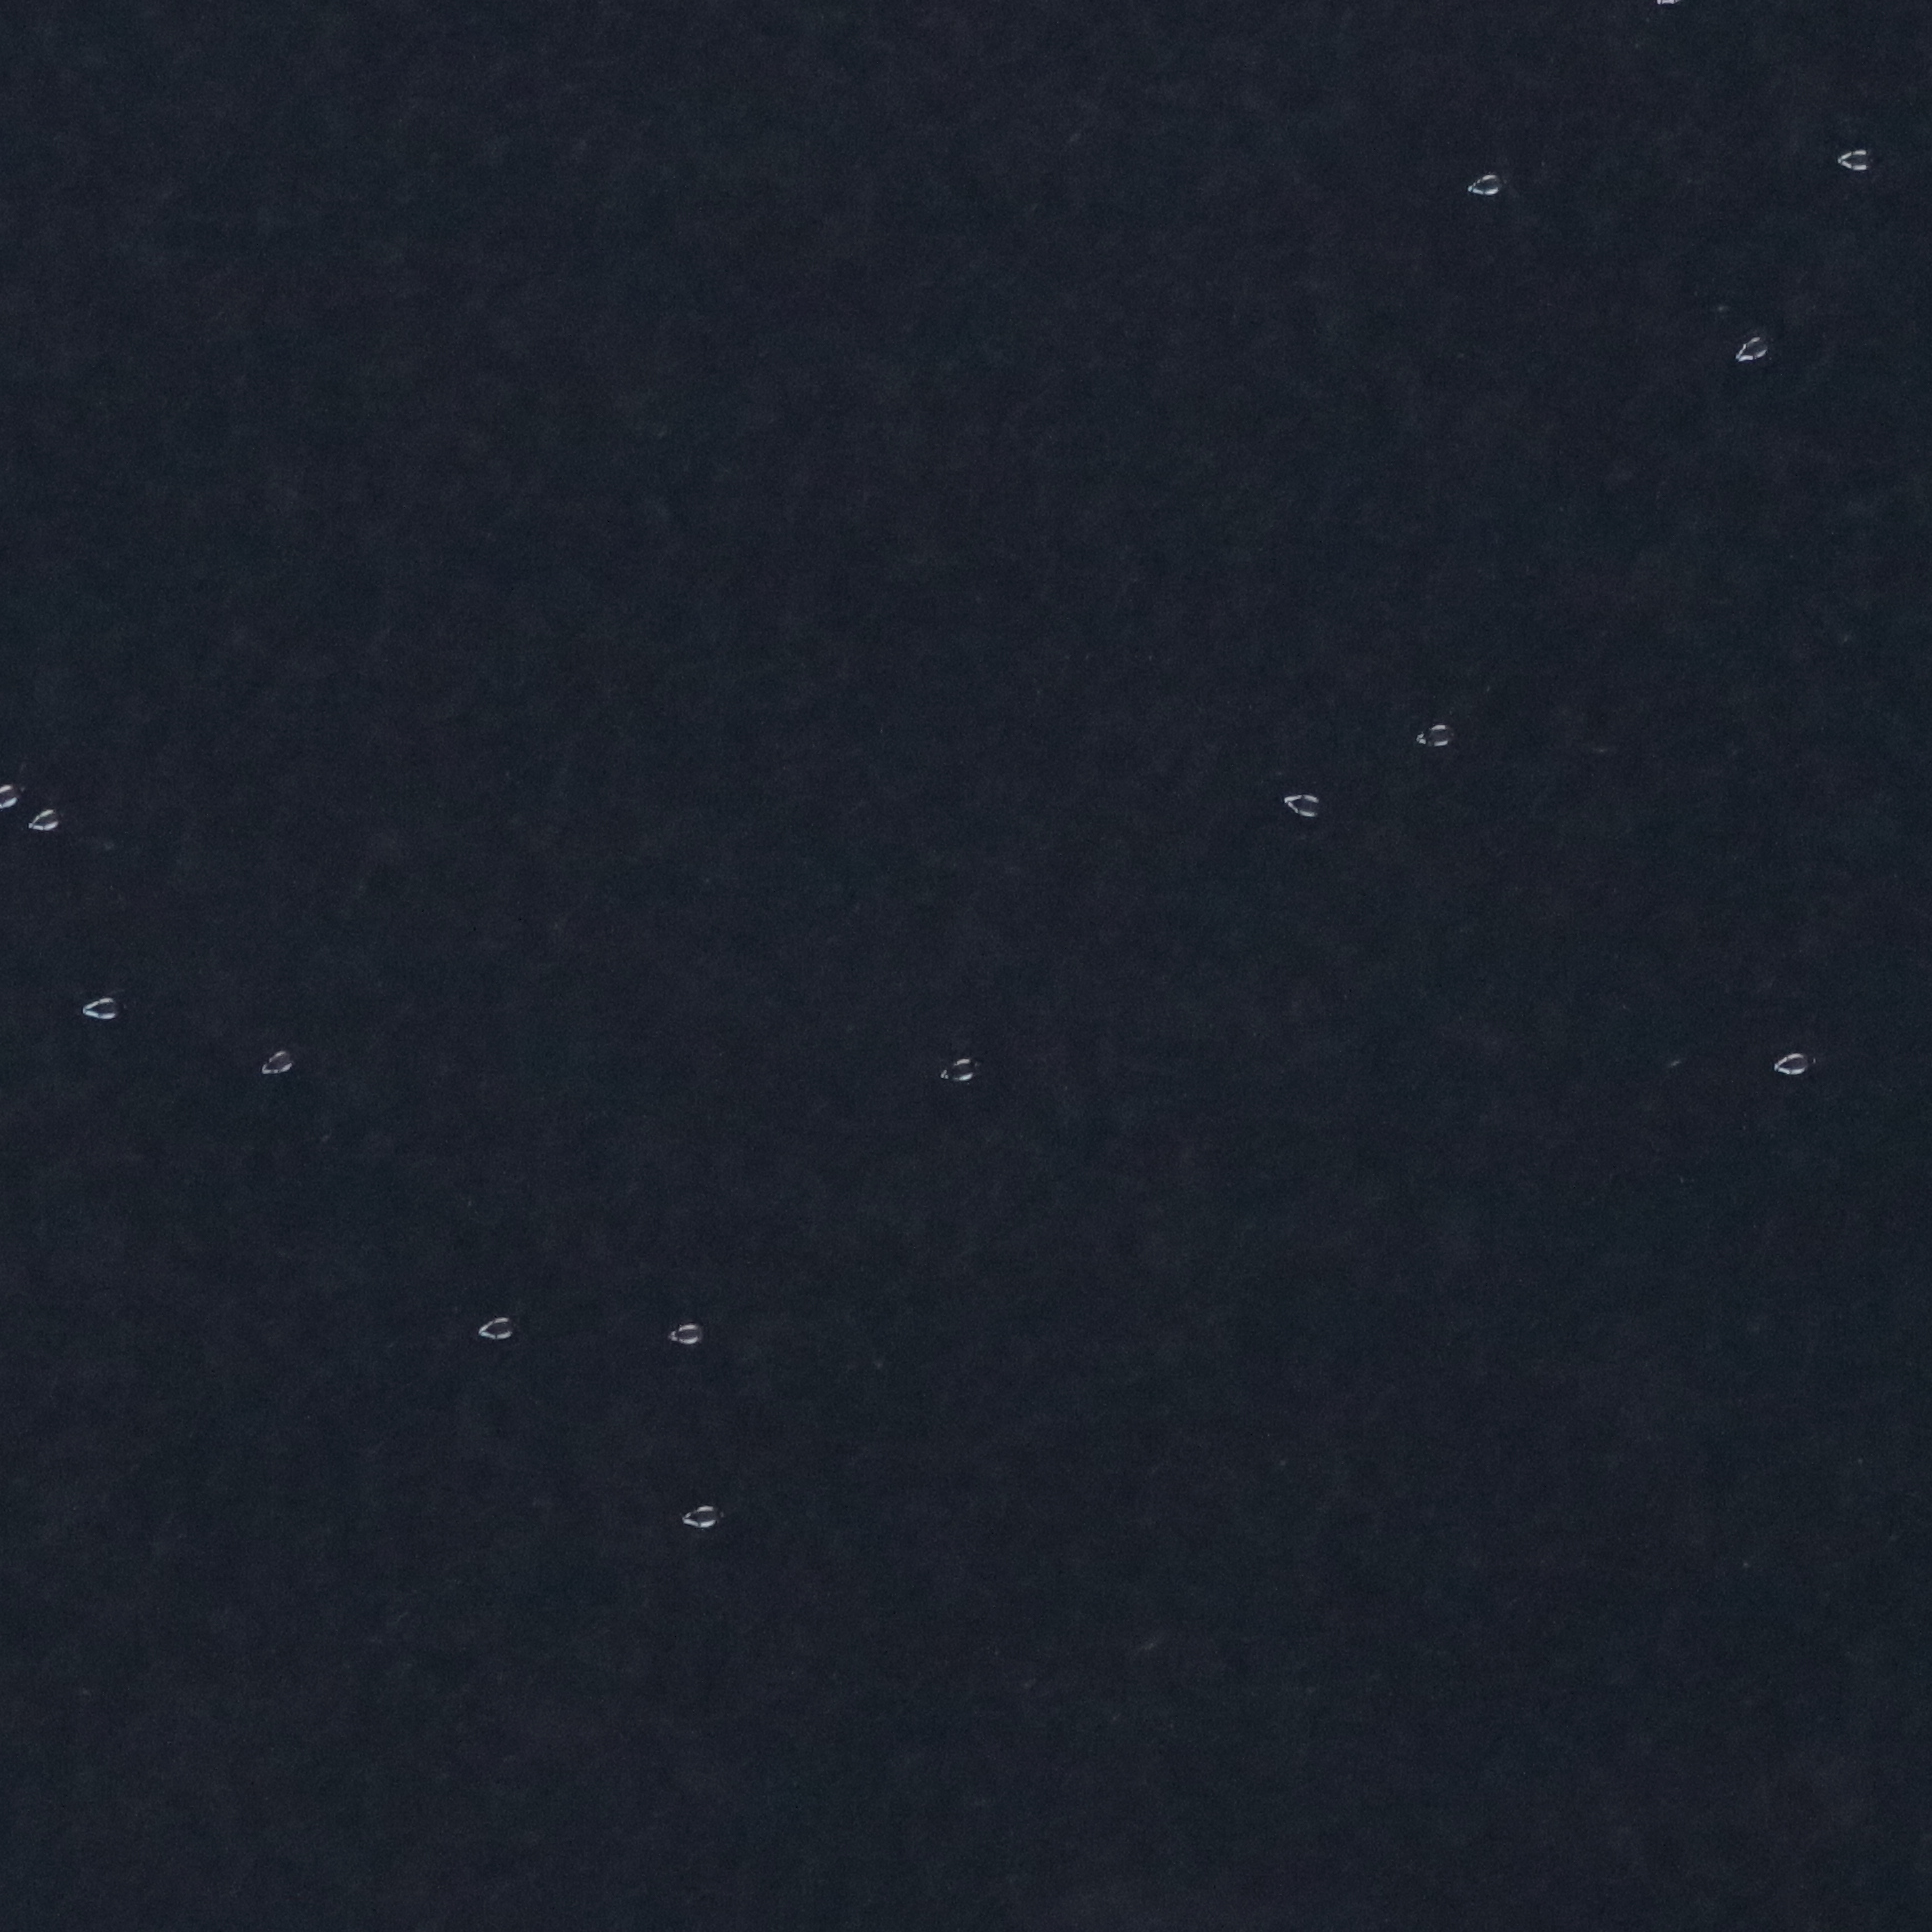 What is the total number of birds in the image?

14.